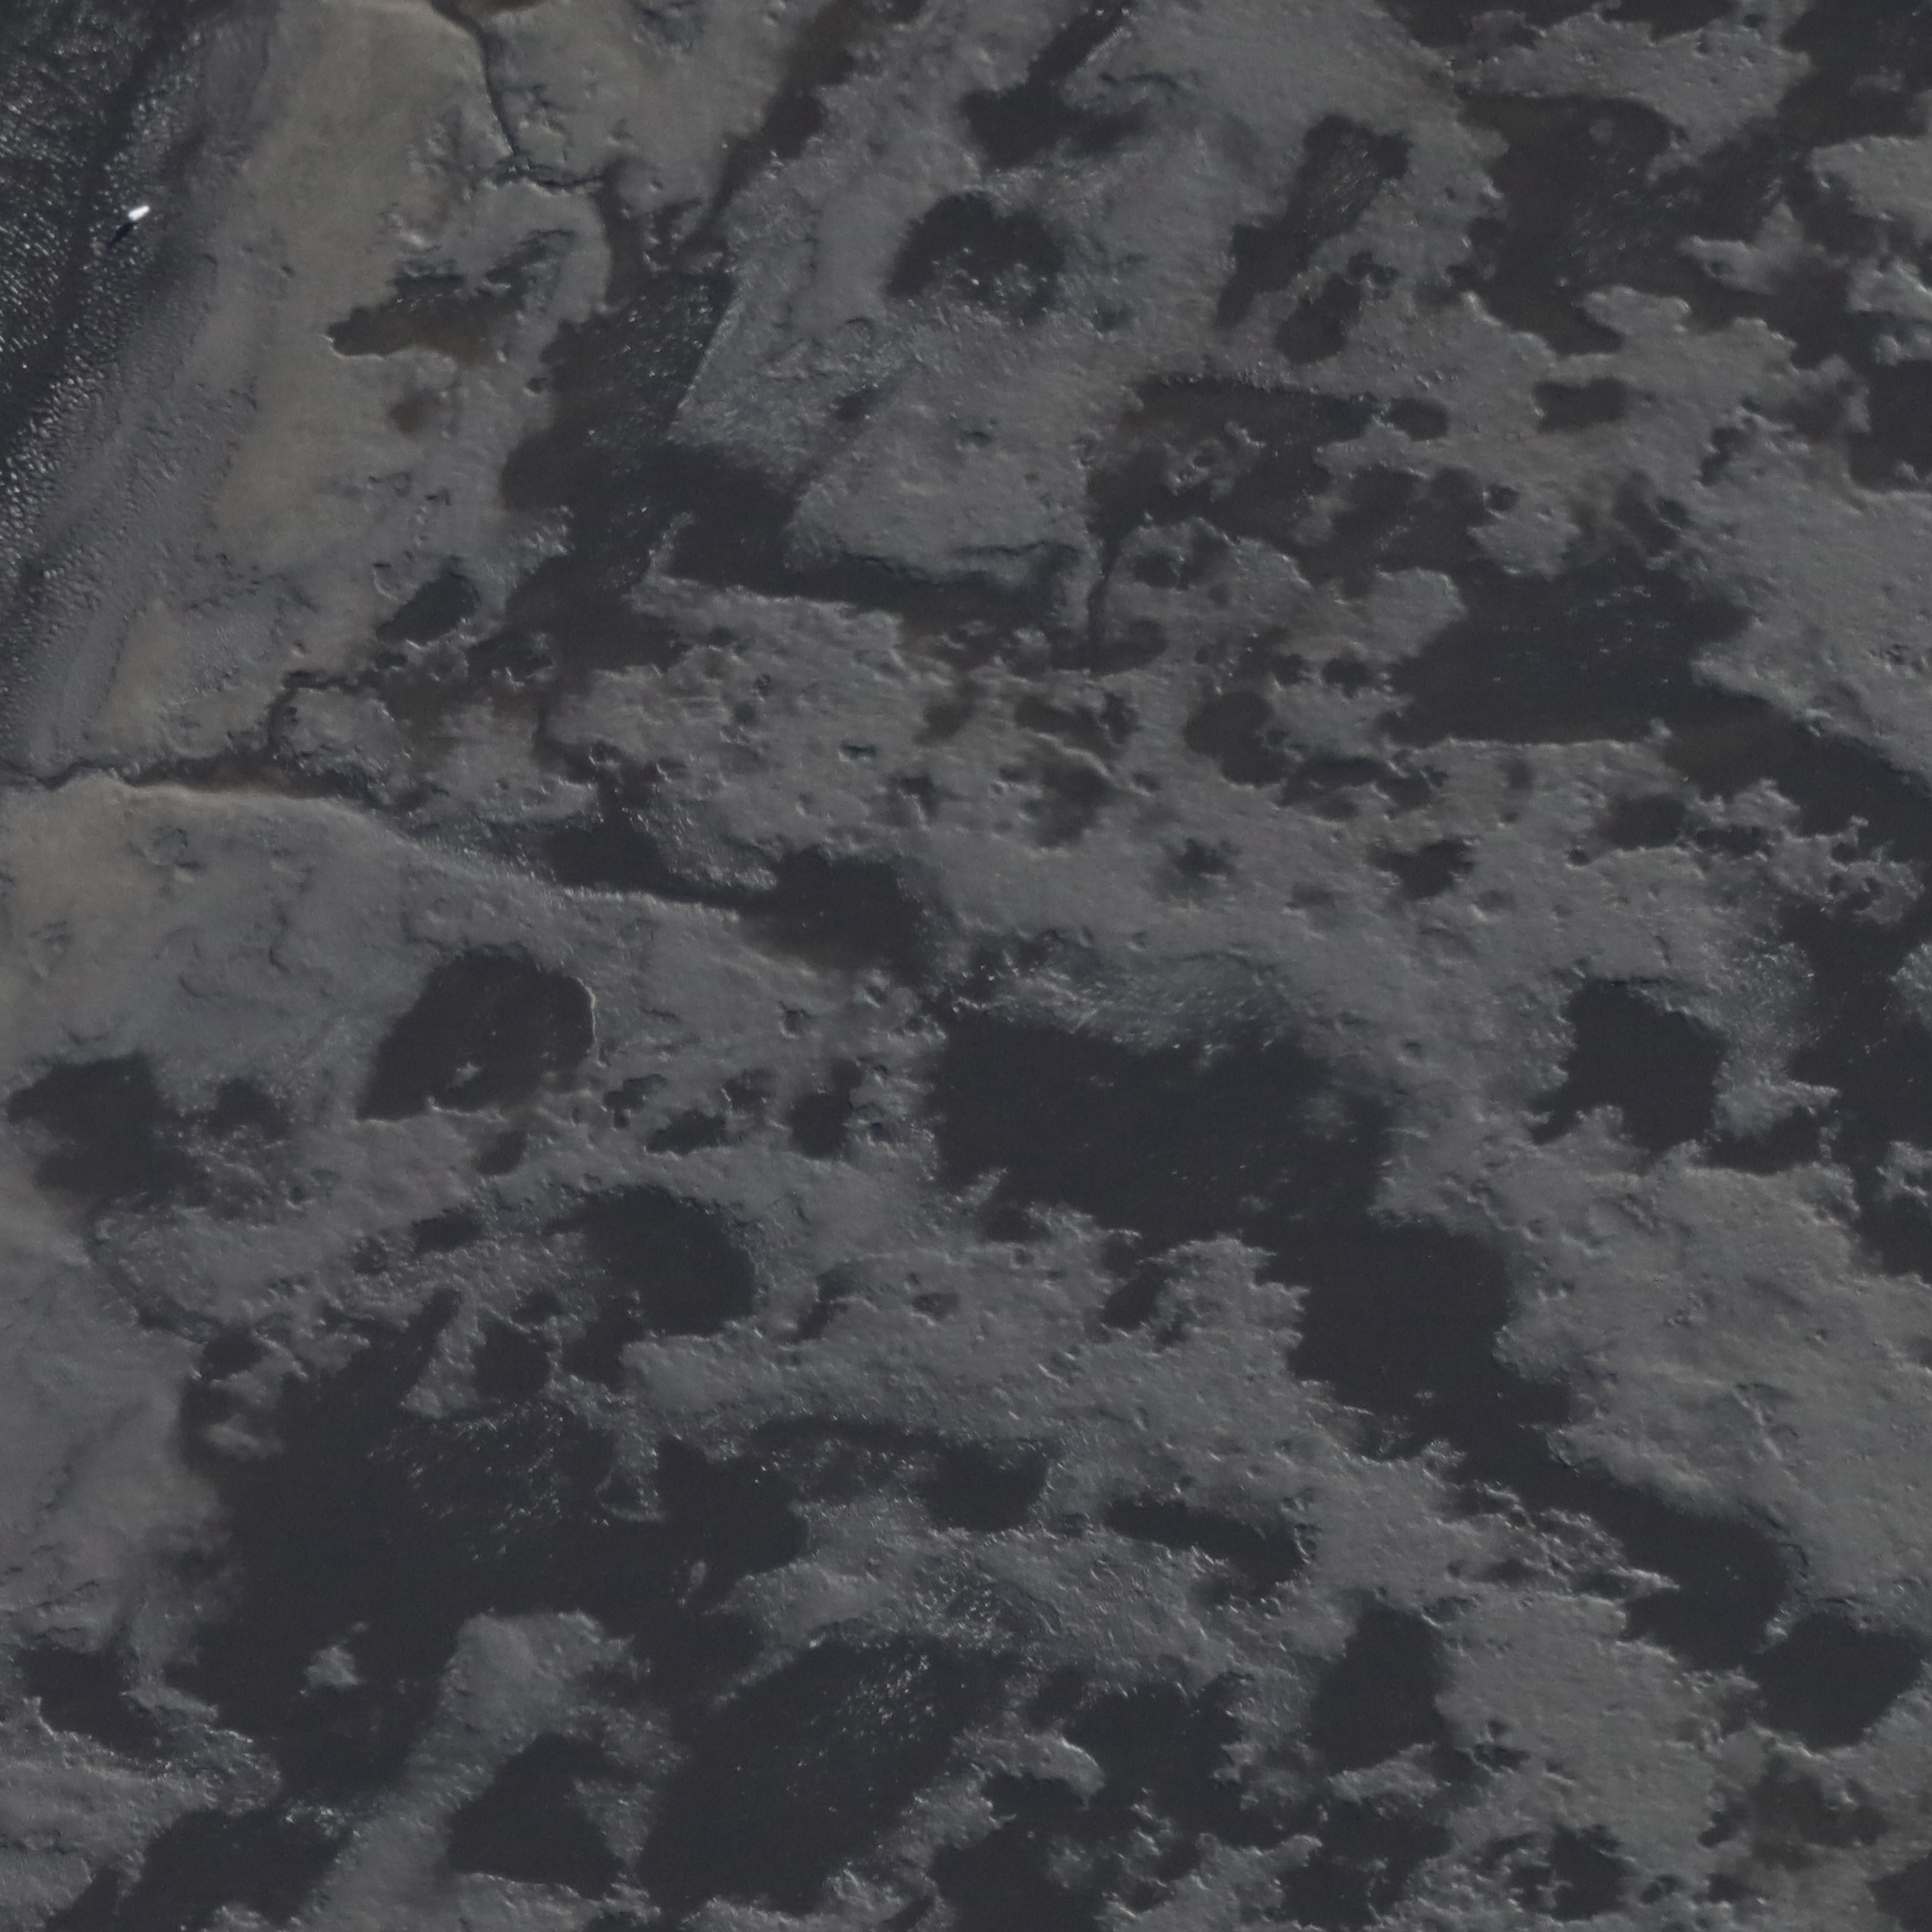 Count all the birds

1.